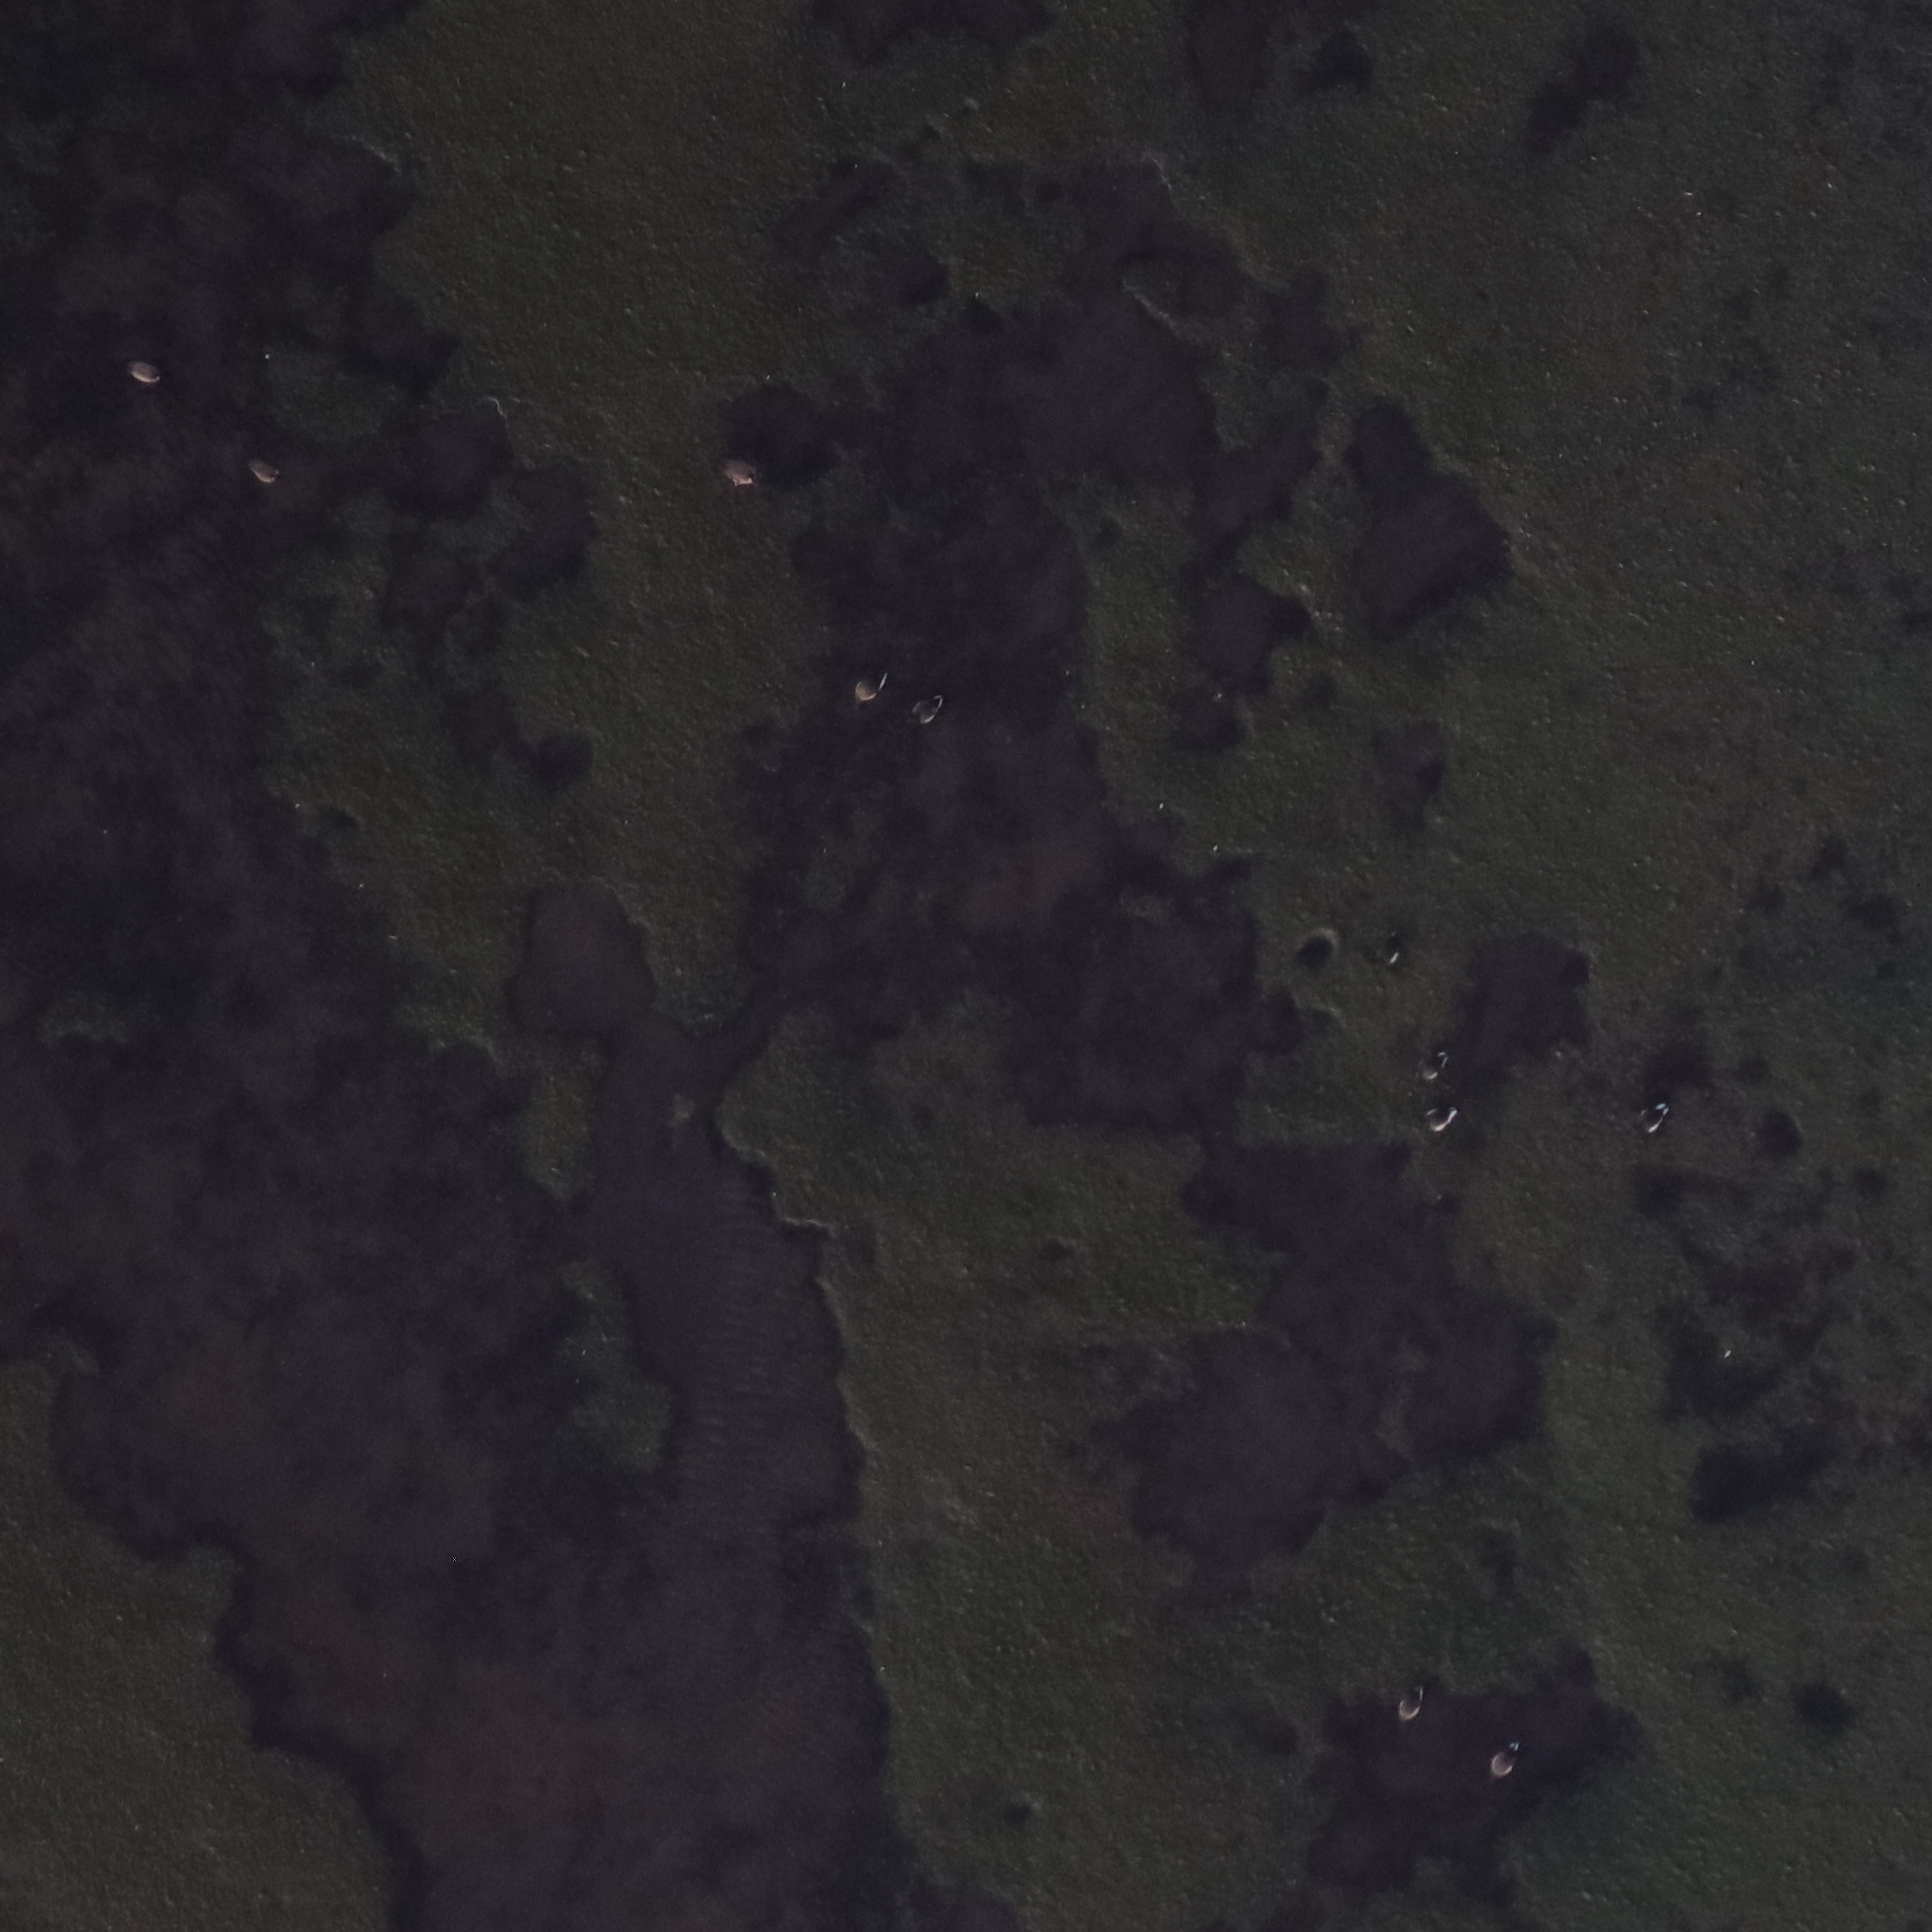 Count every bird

11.